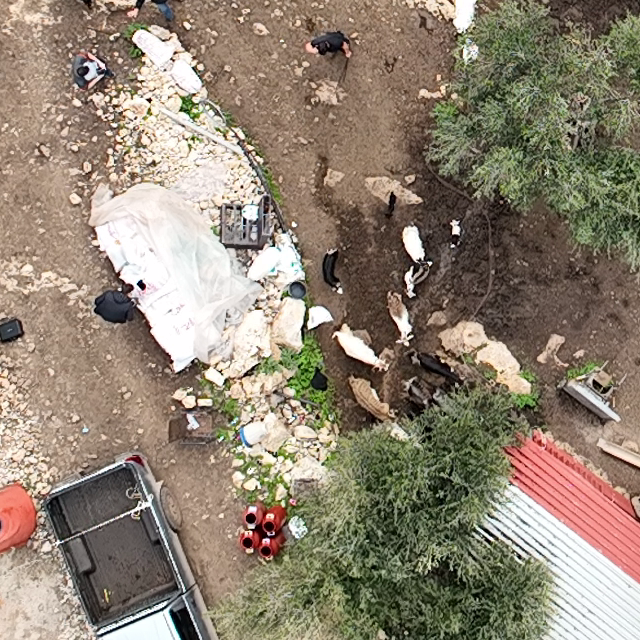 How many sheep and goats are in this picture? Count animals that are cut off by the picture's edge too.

15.